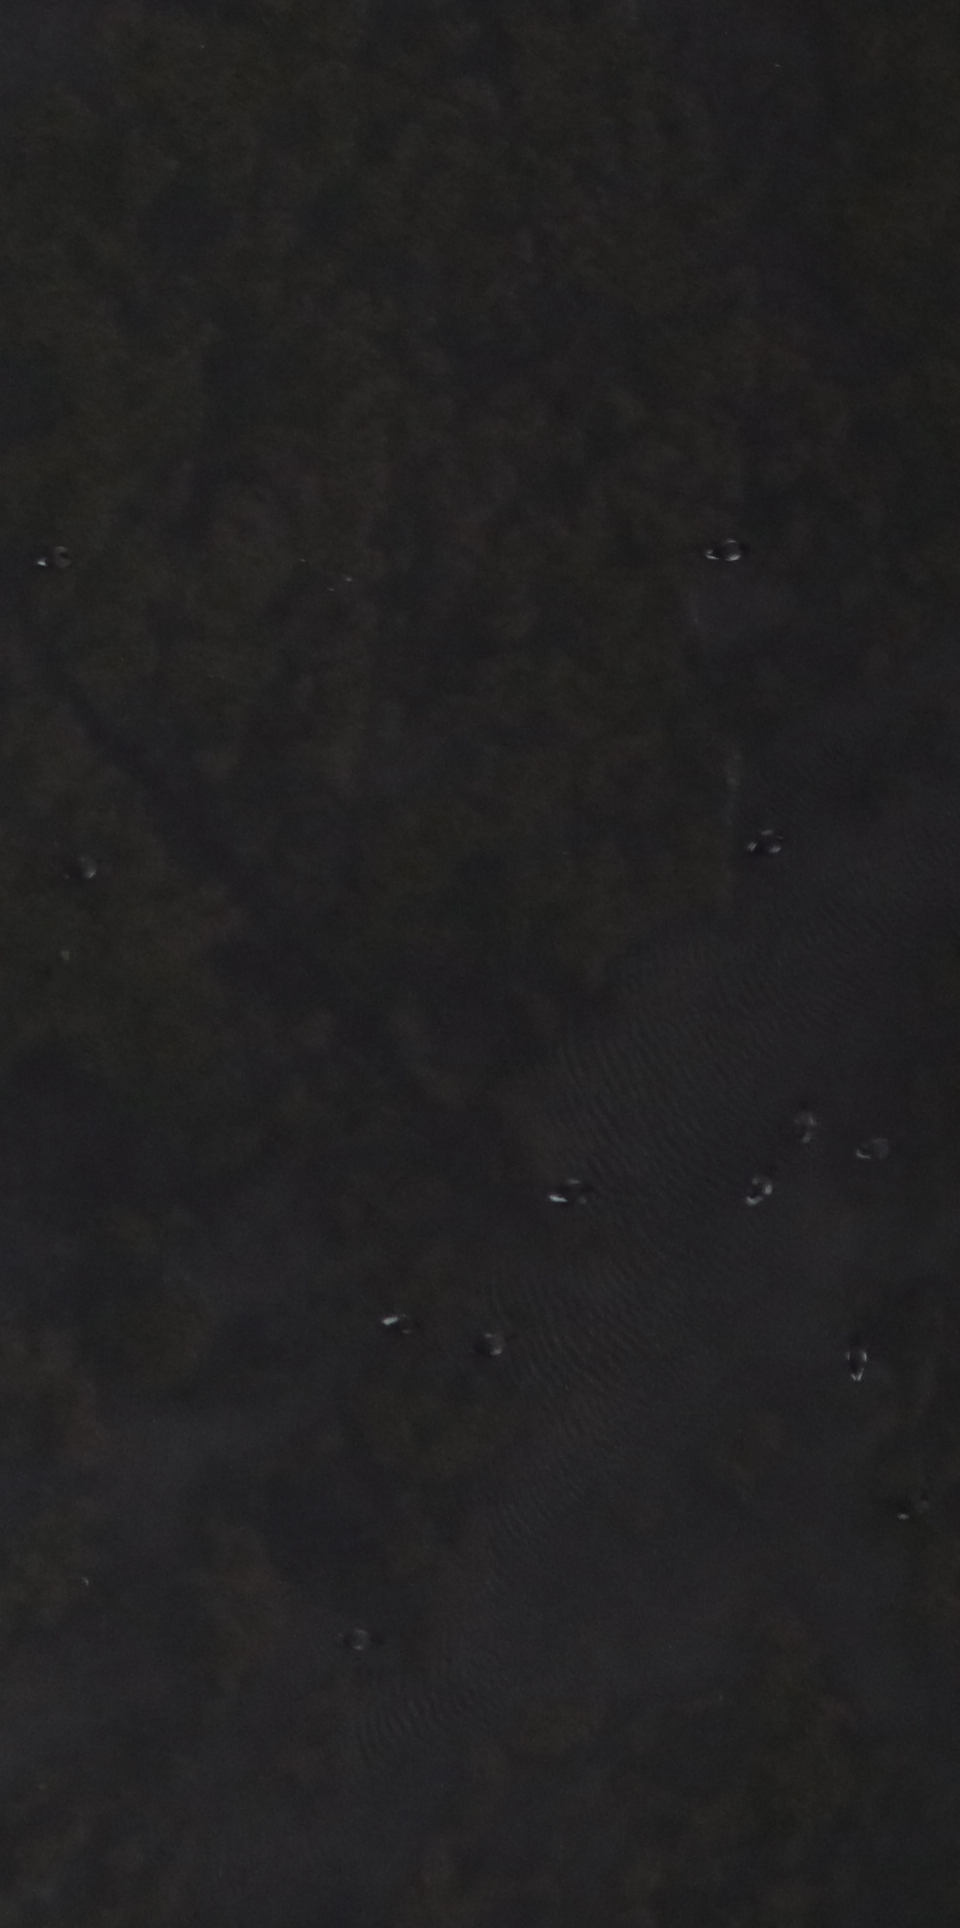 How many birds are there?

13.